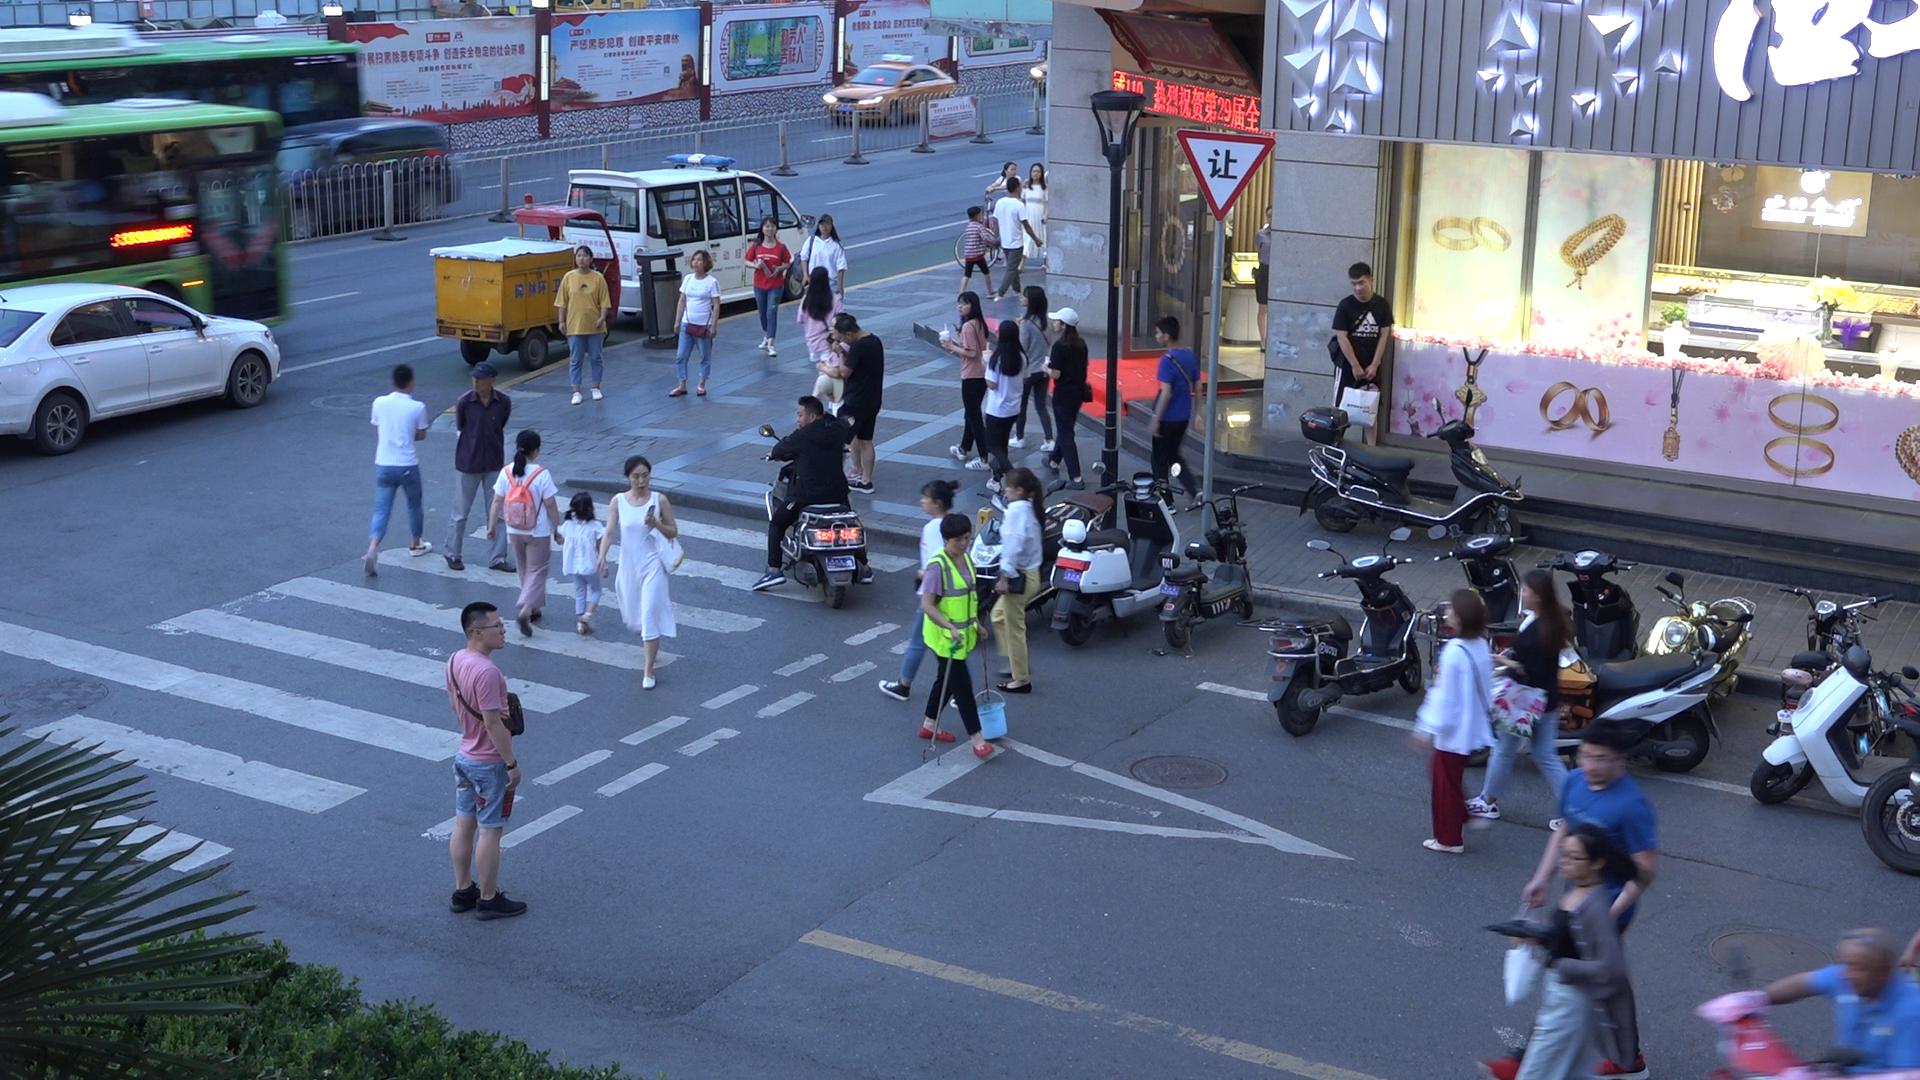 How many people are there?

33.